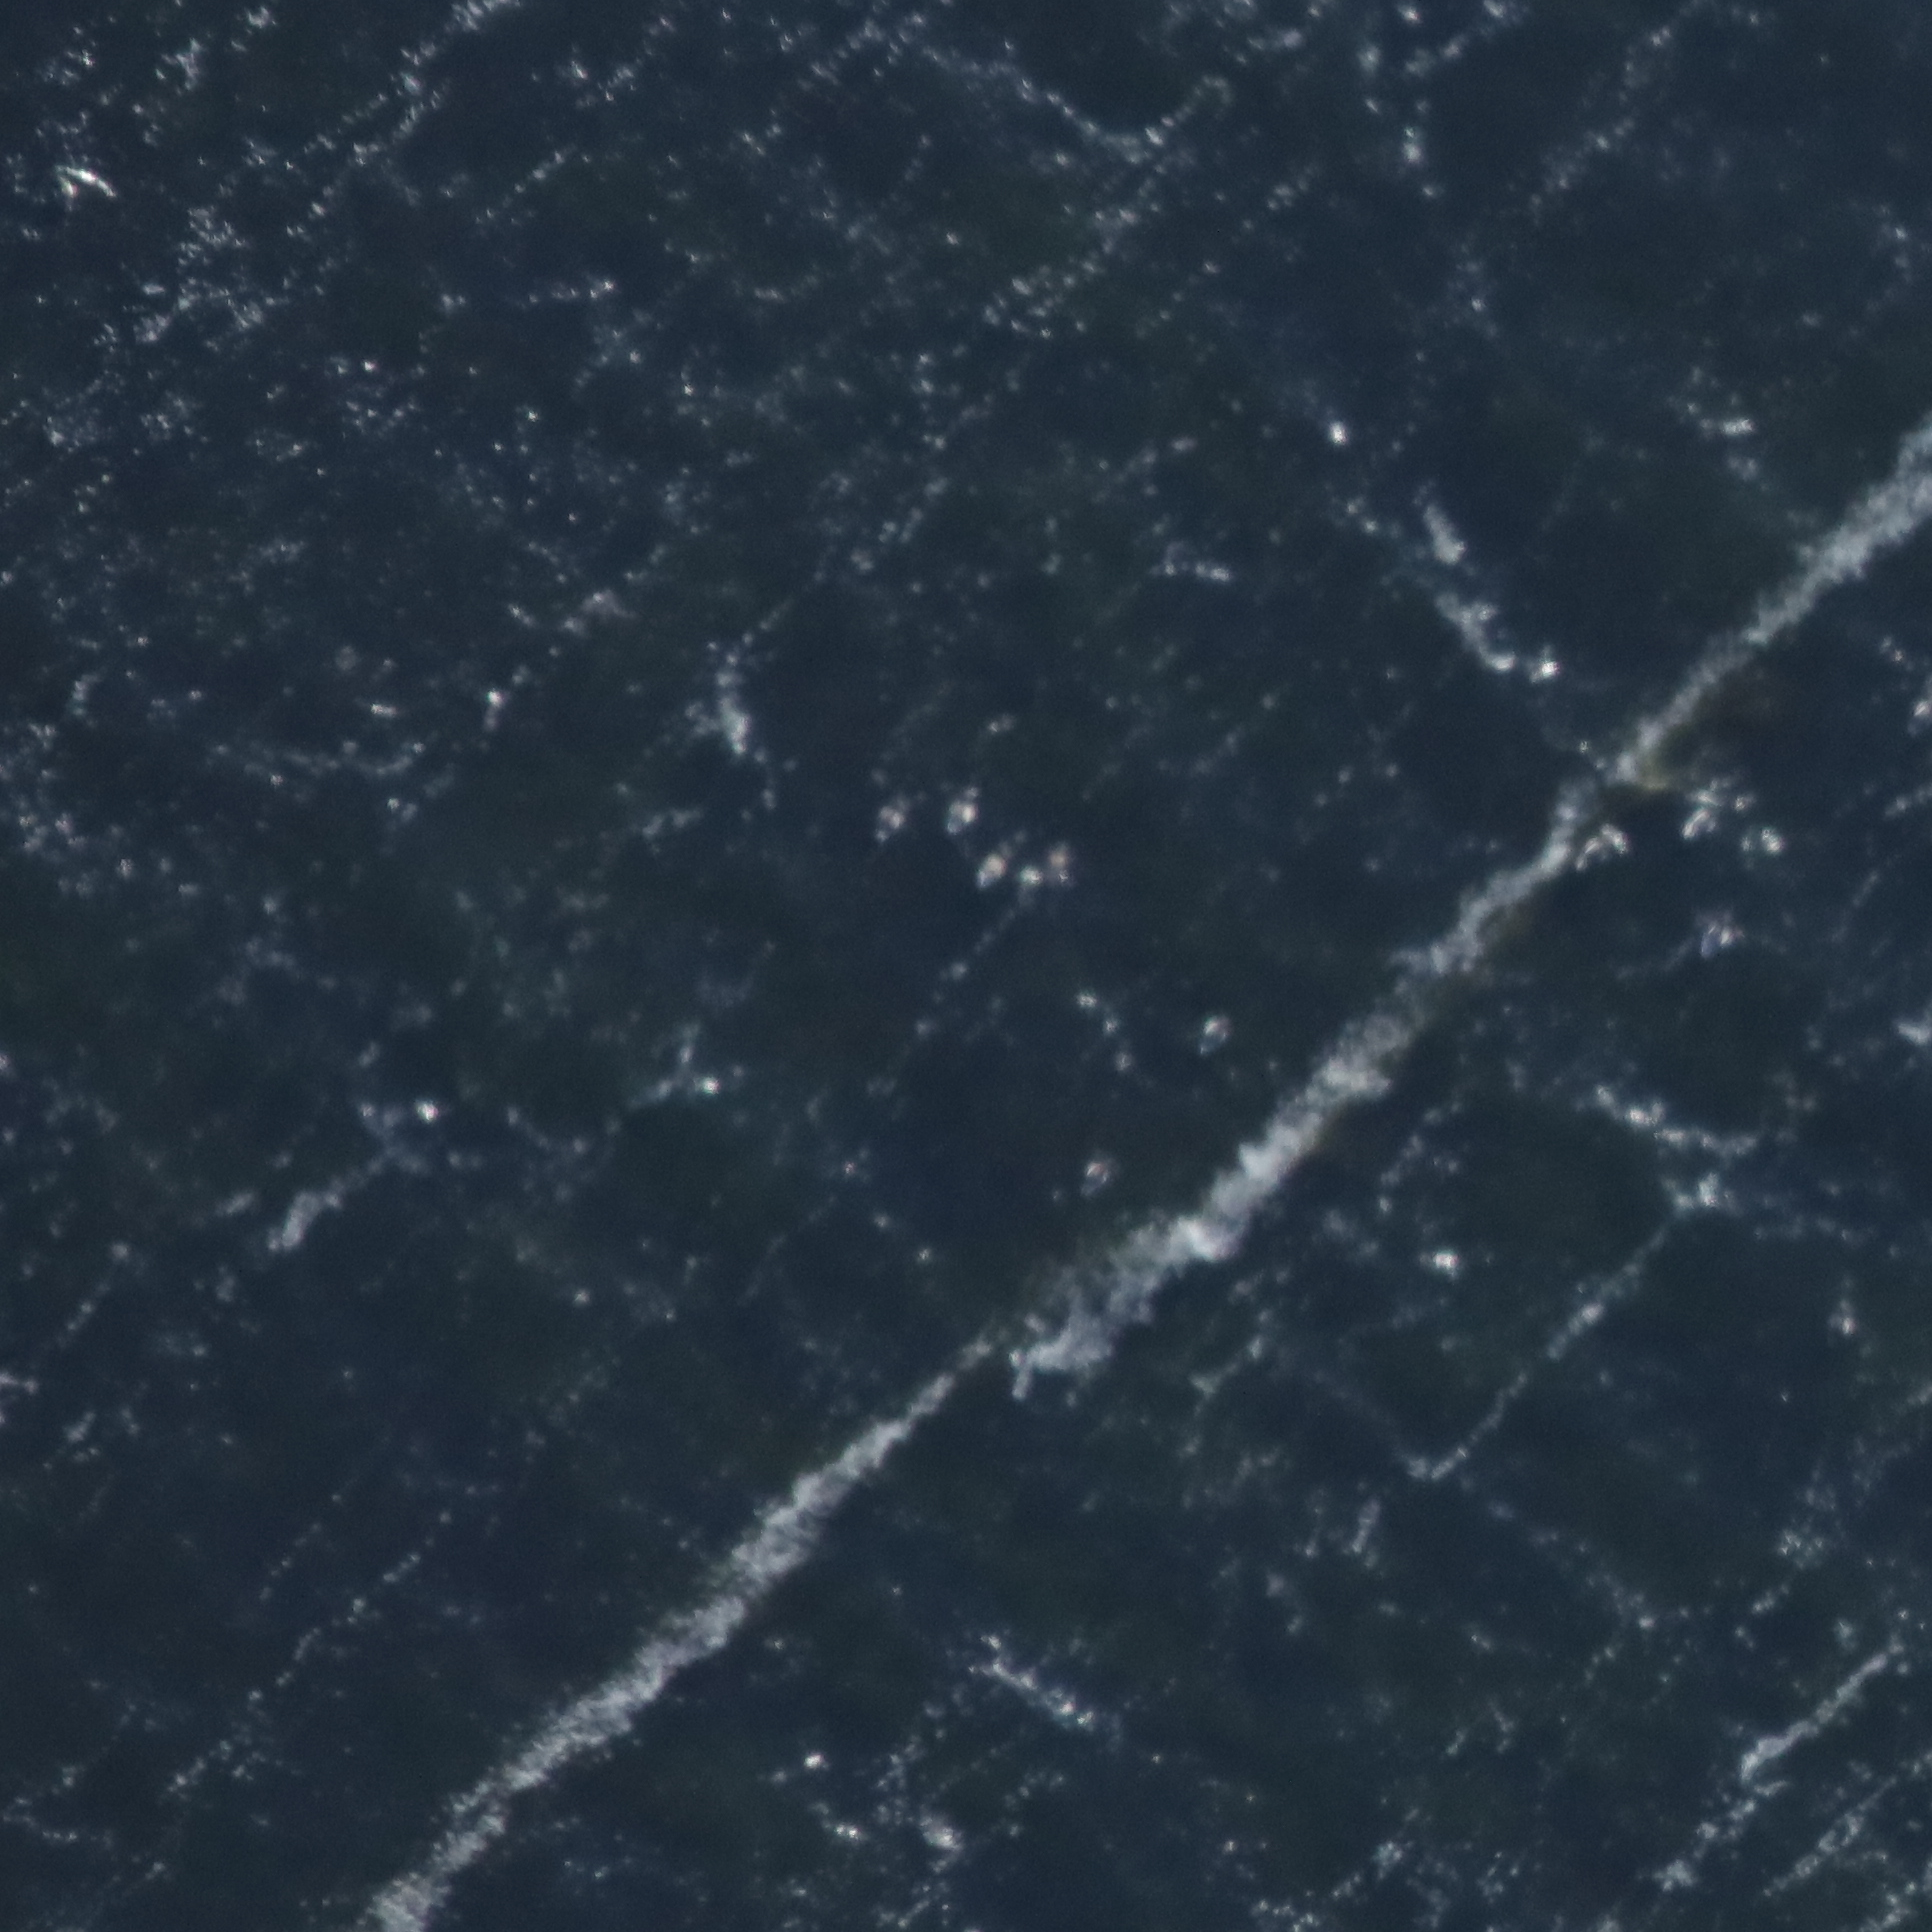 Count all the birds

10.